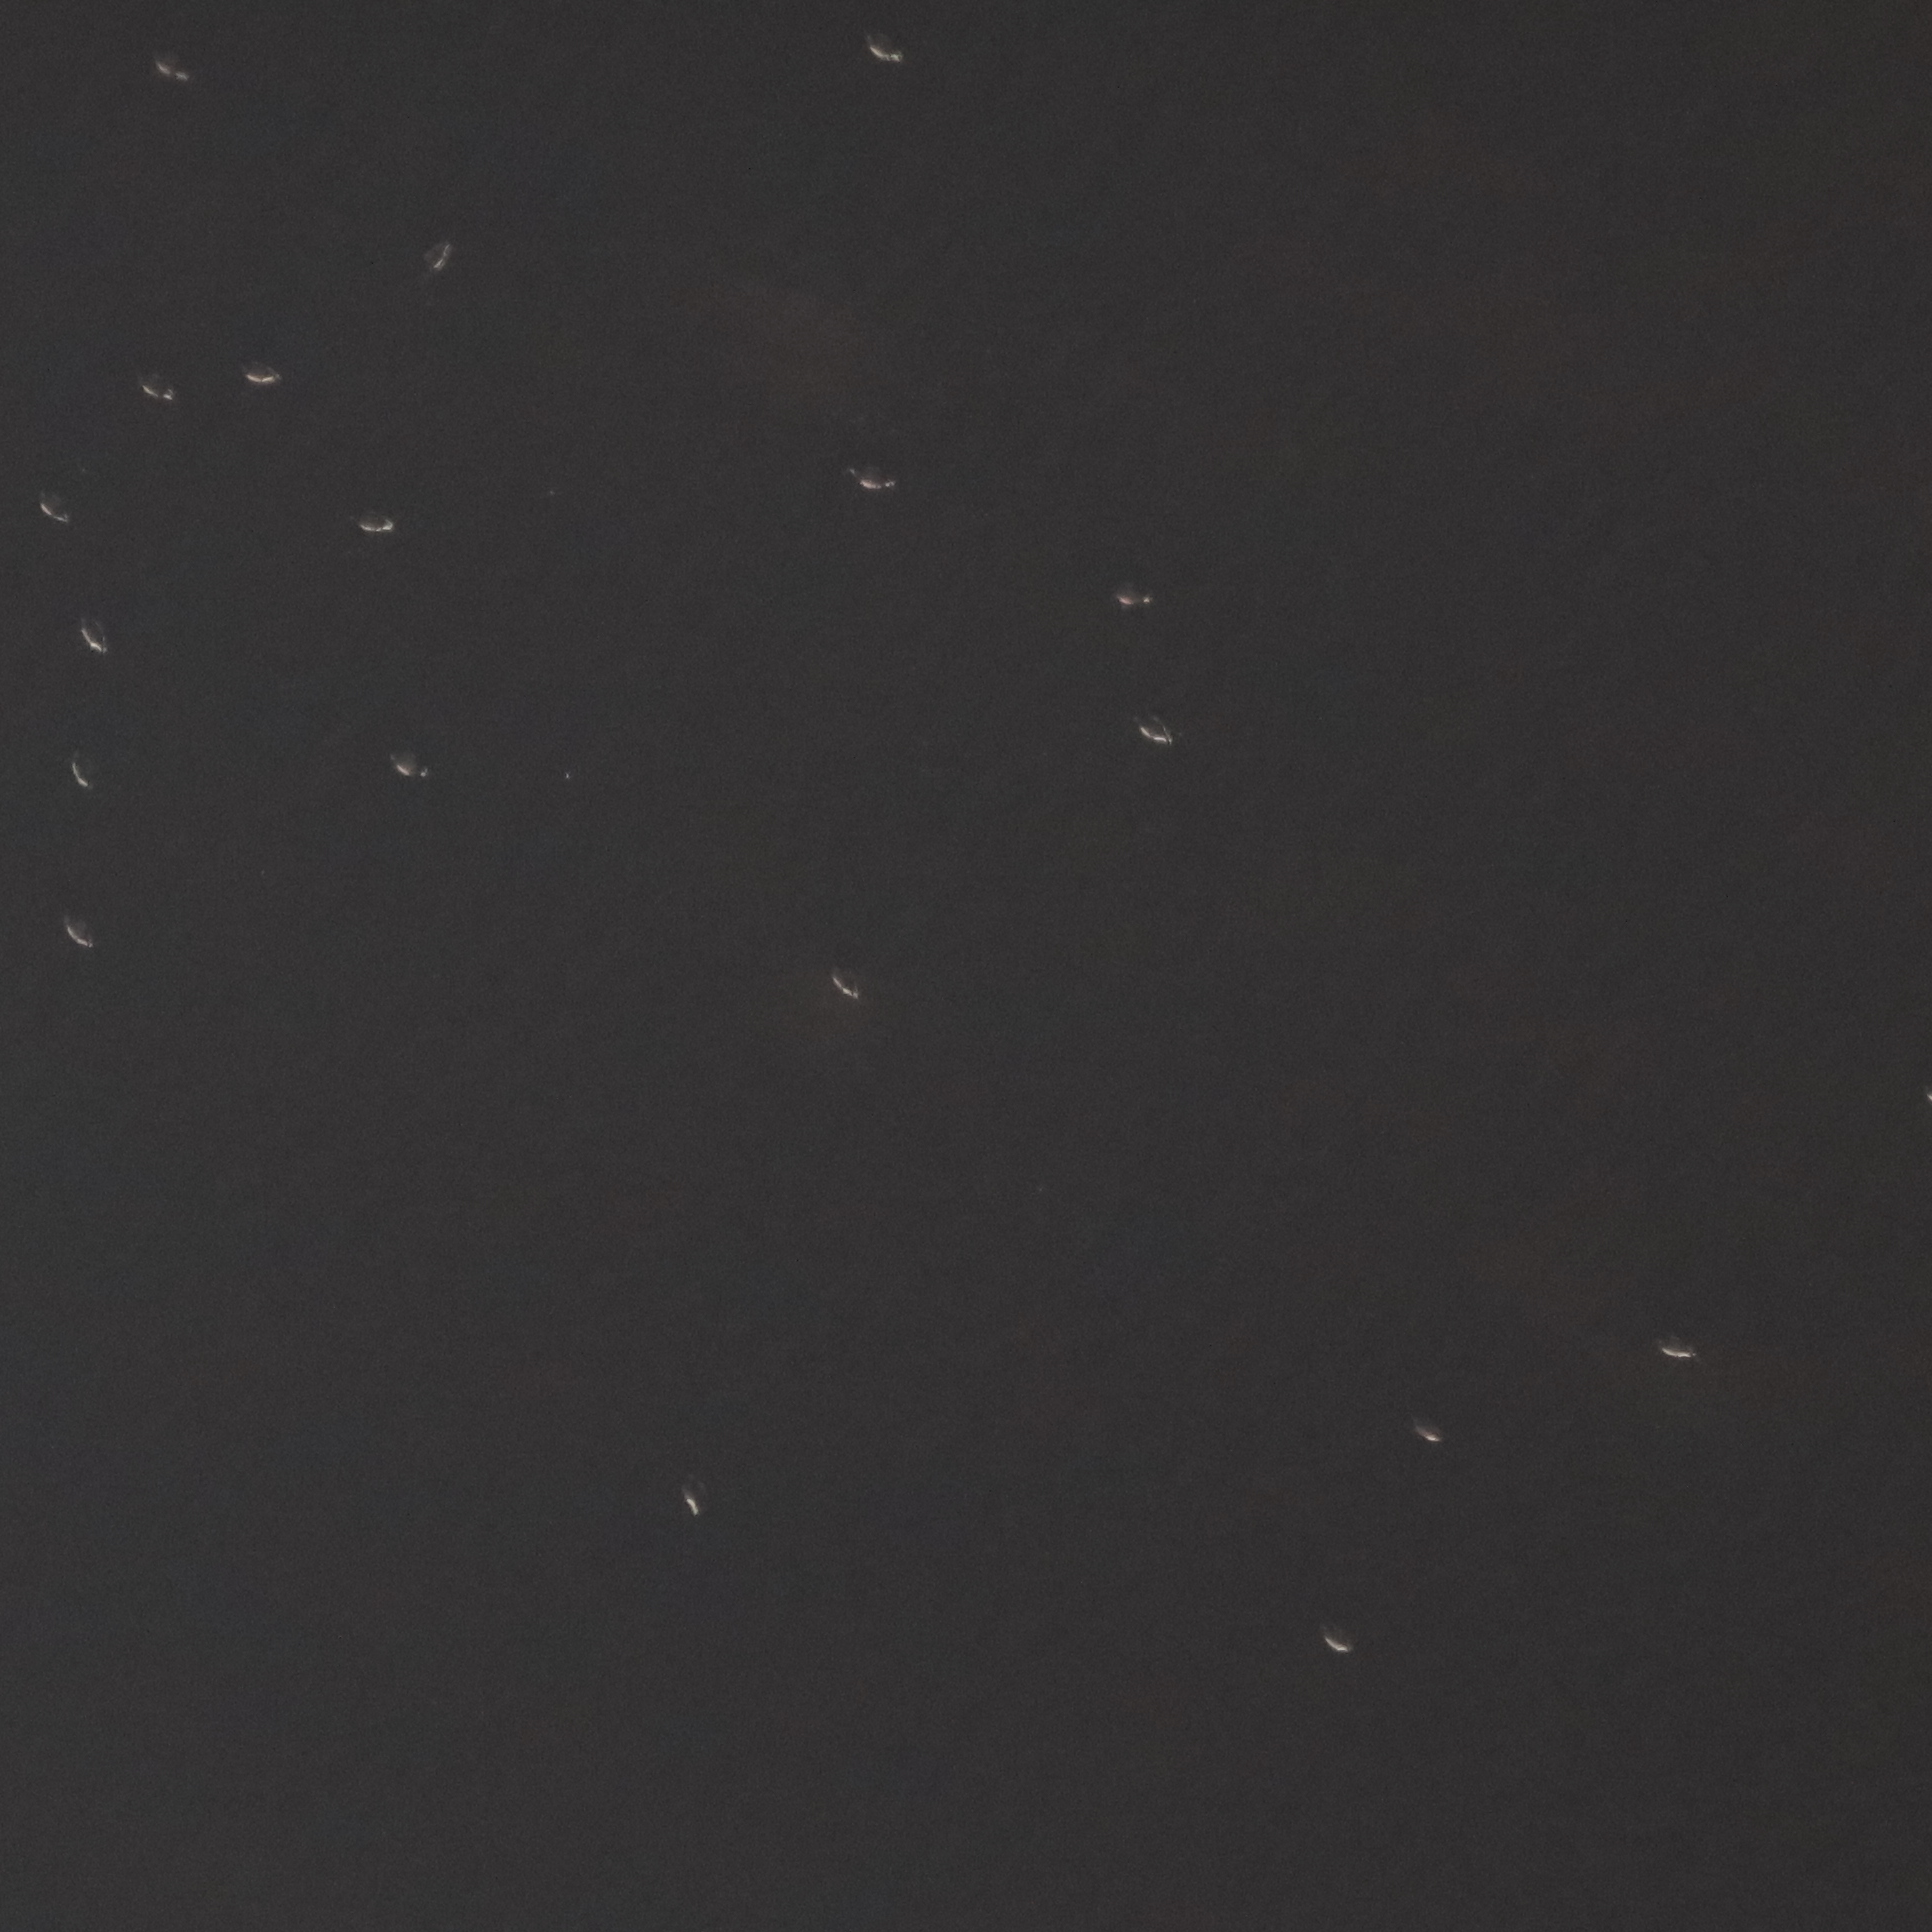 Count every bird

19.